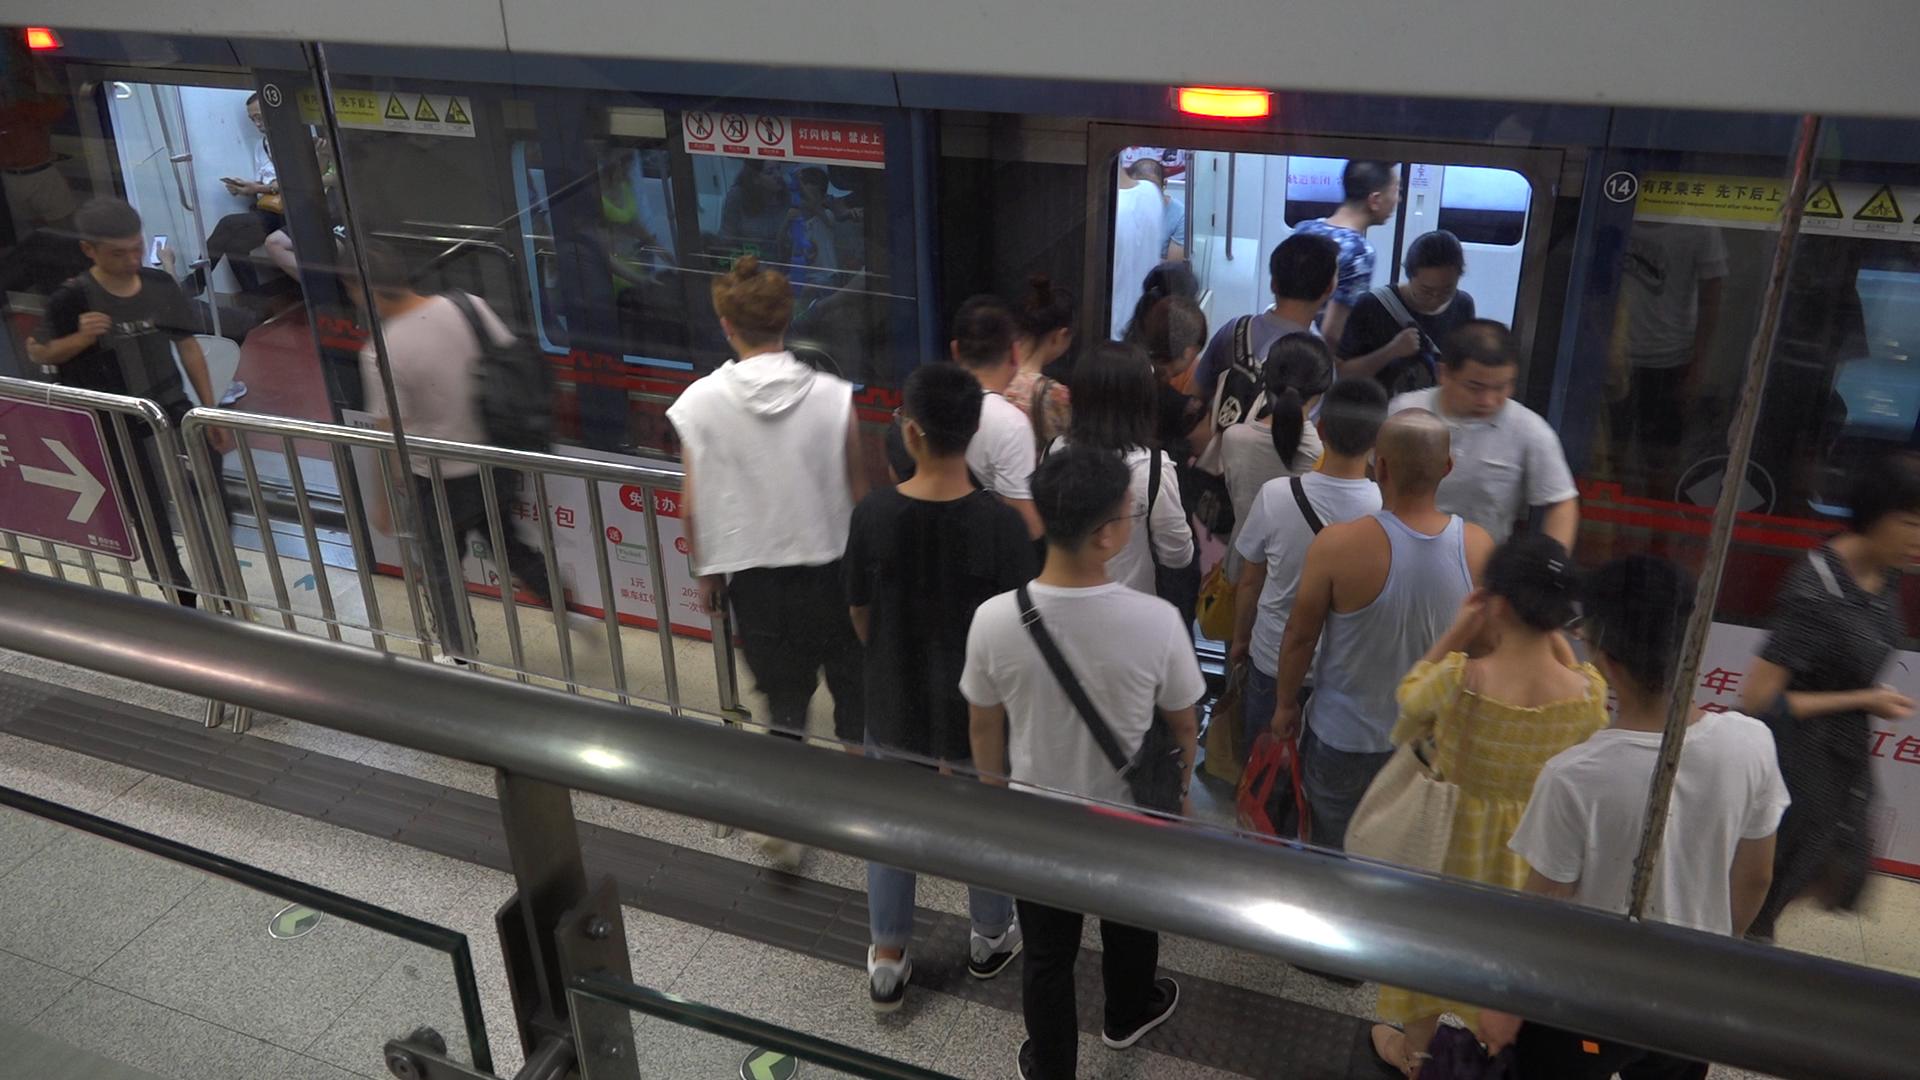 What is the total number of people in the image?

26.